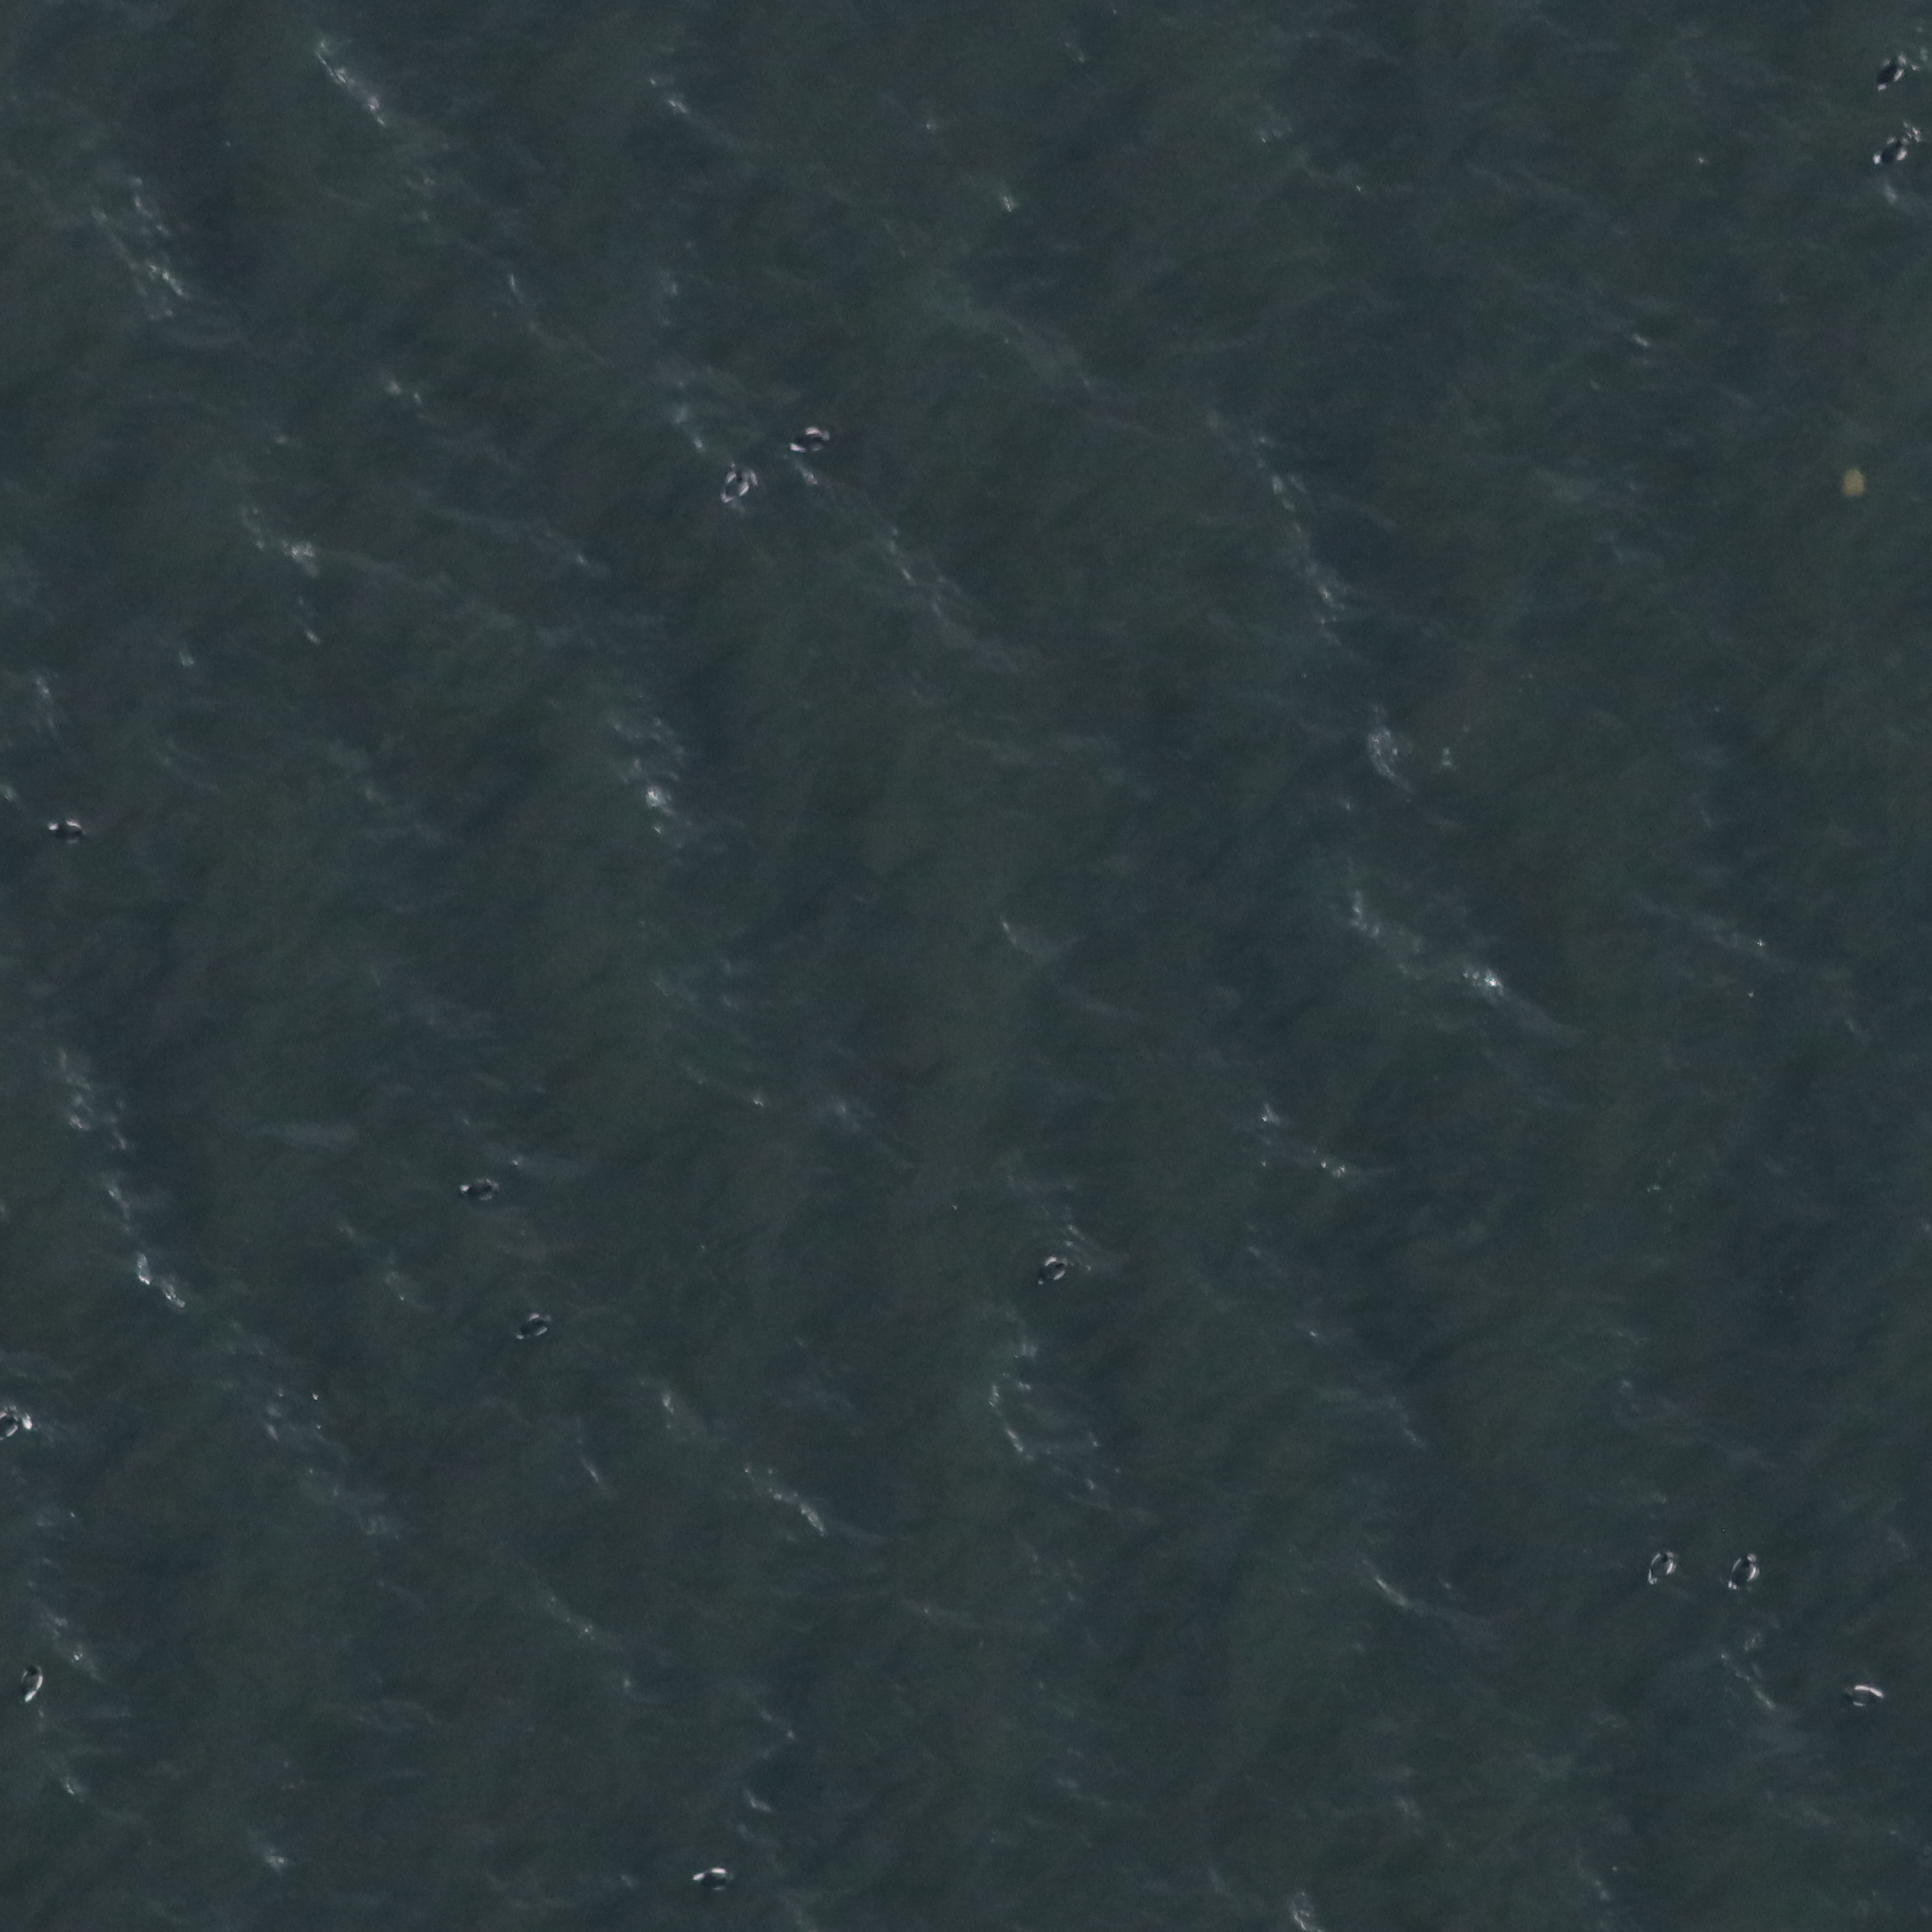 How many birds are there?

14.